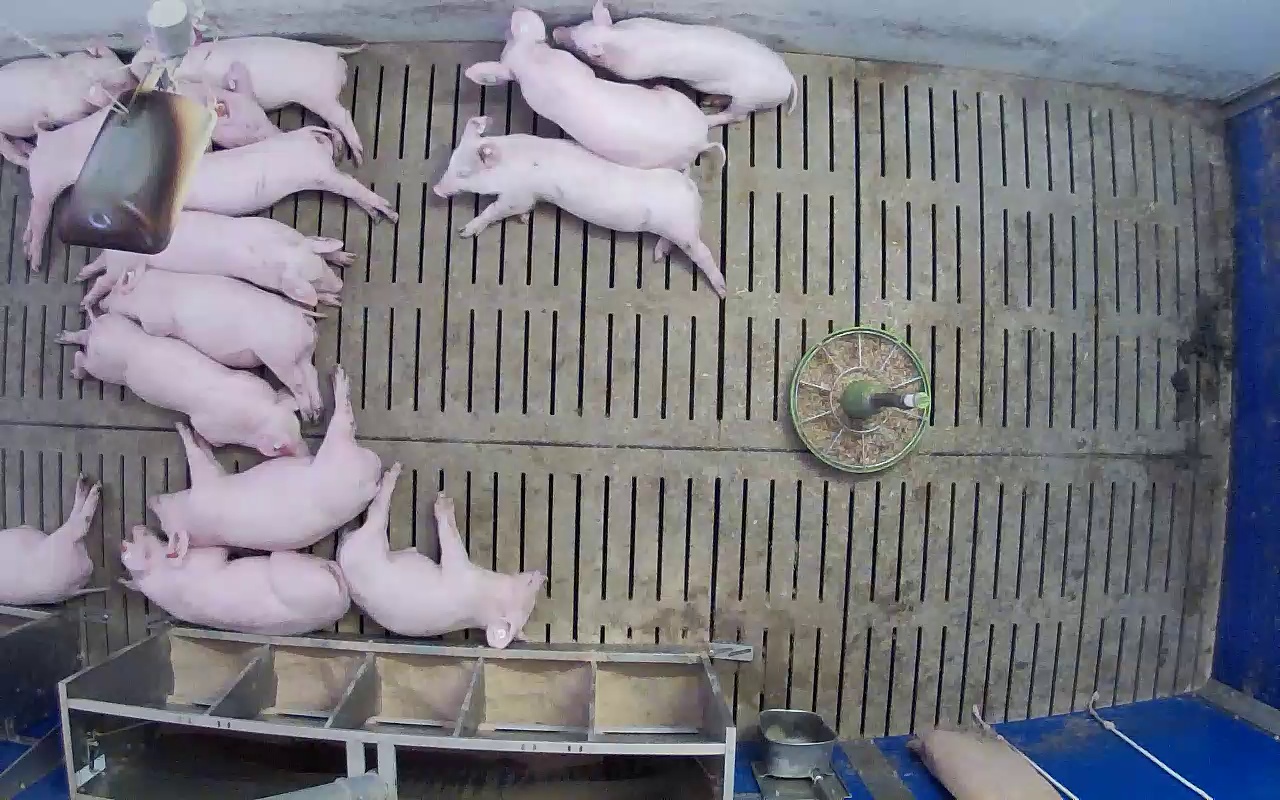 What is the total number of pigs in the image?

14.